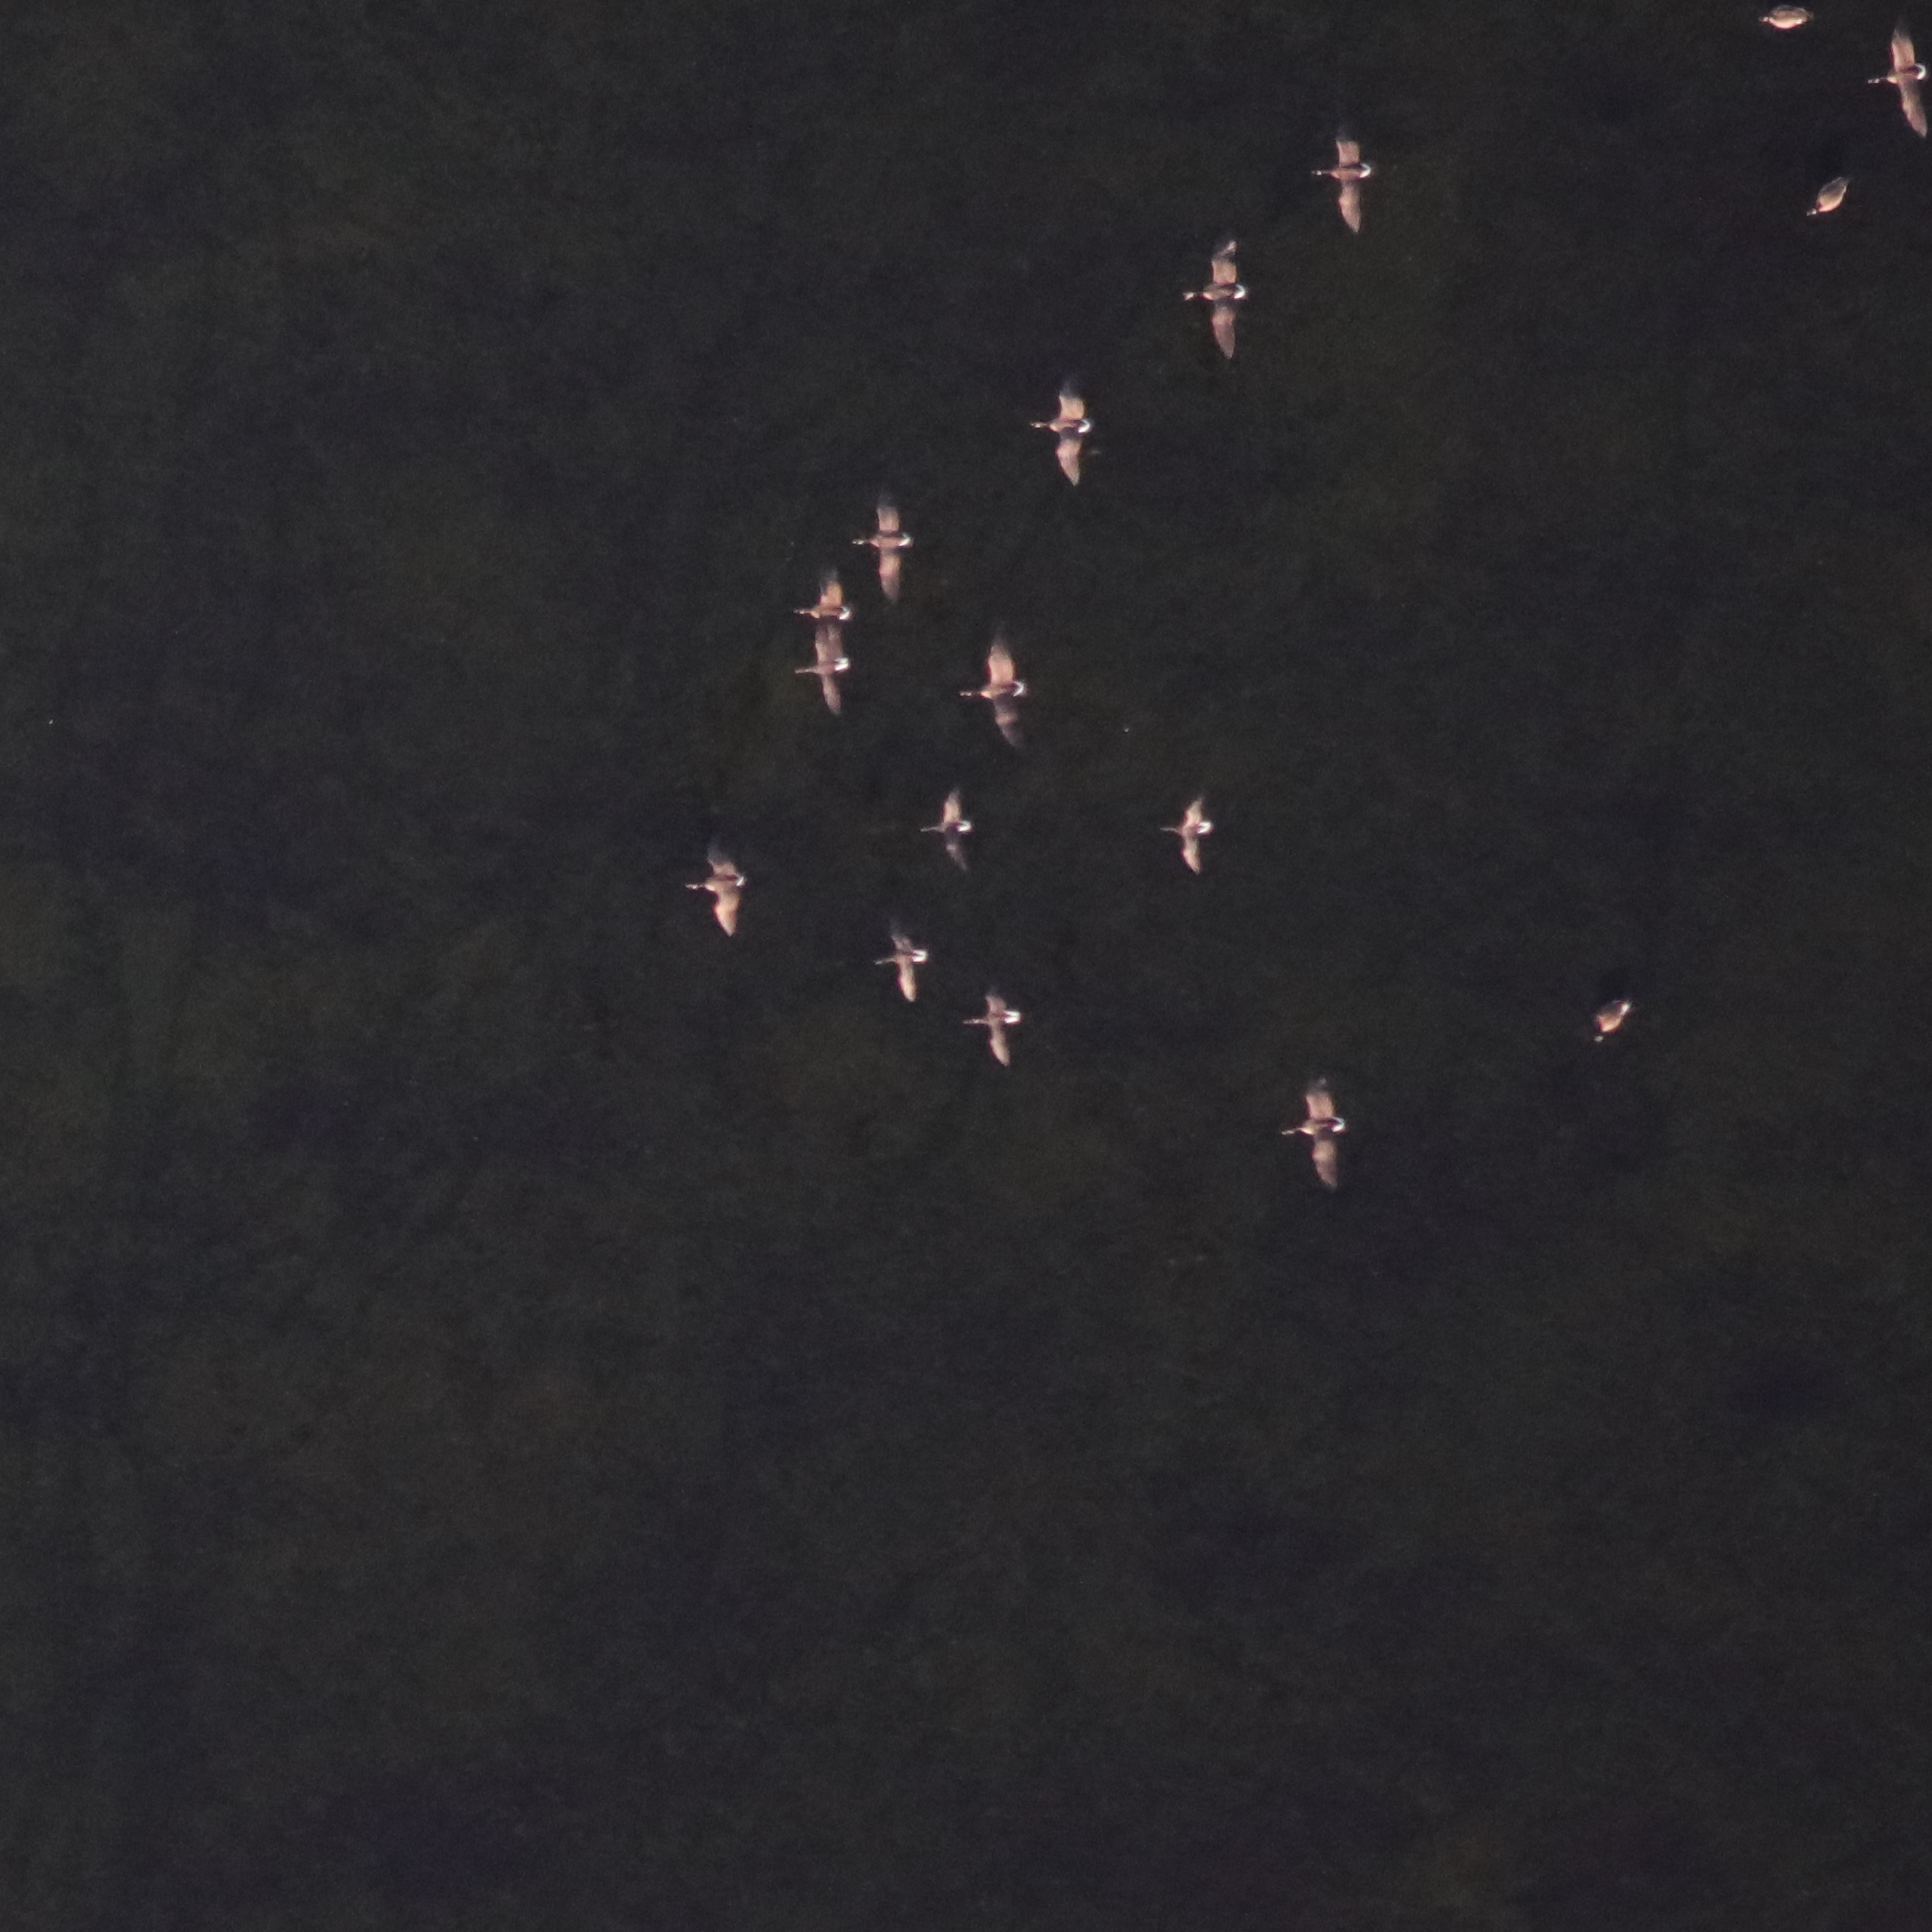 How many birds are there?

17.